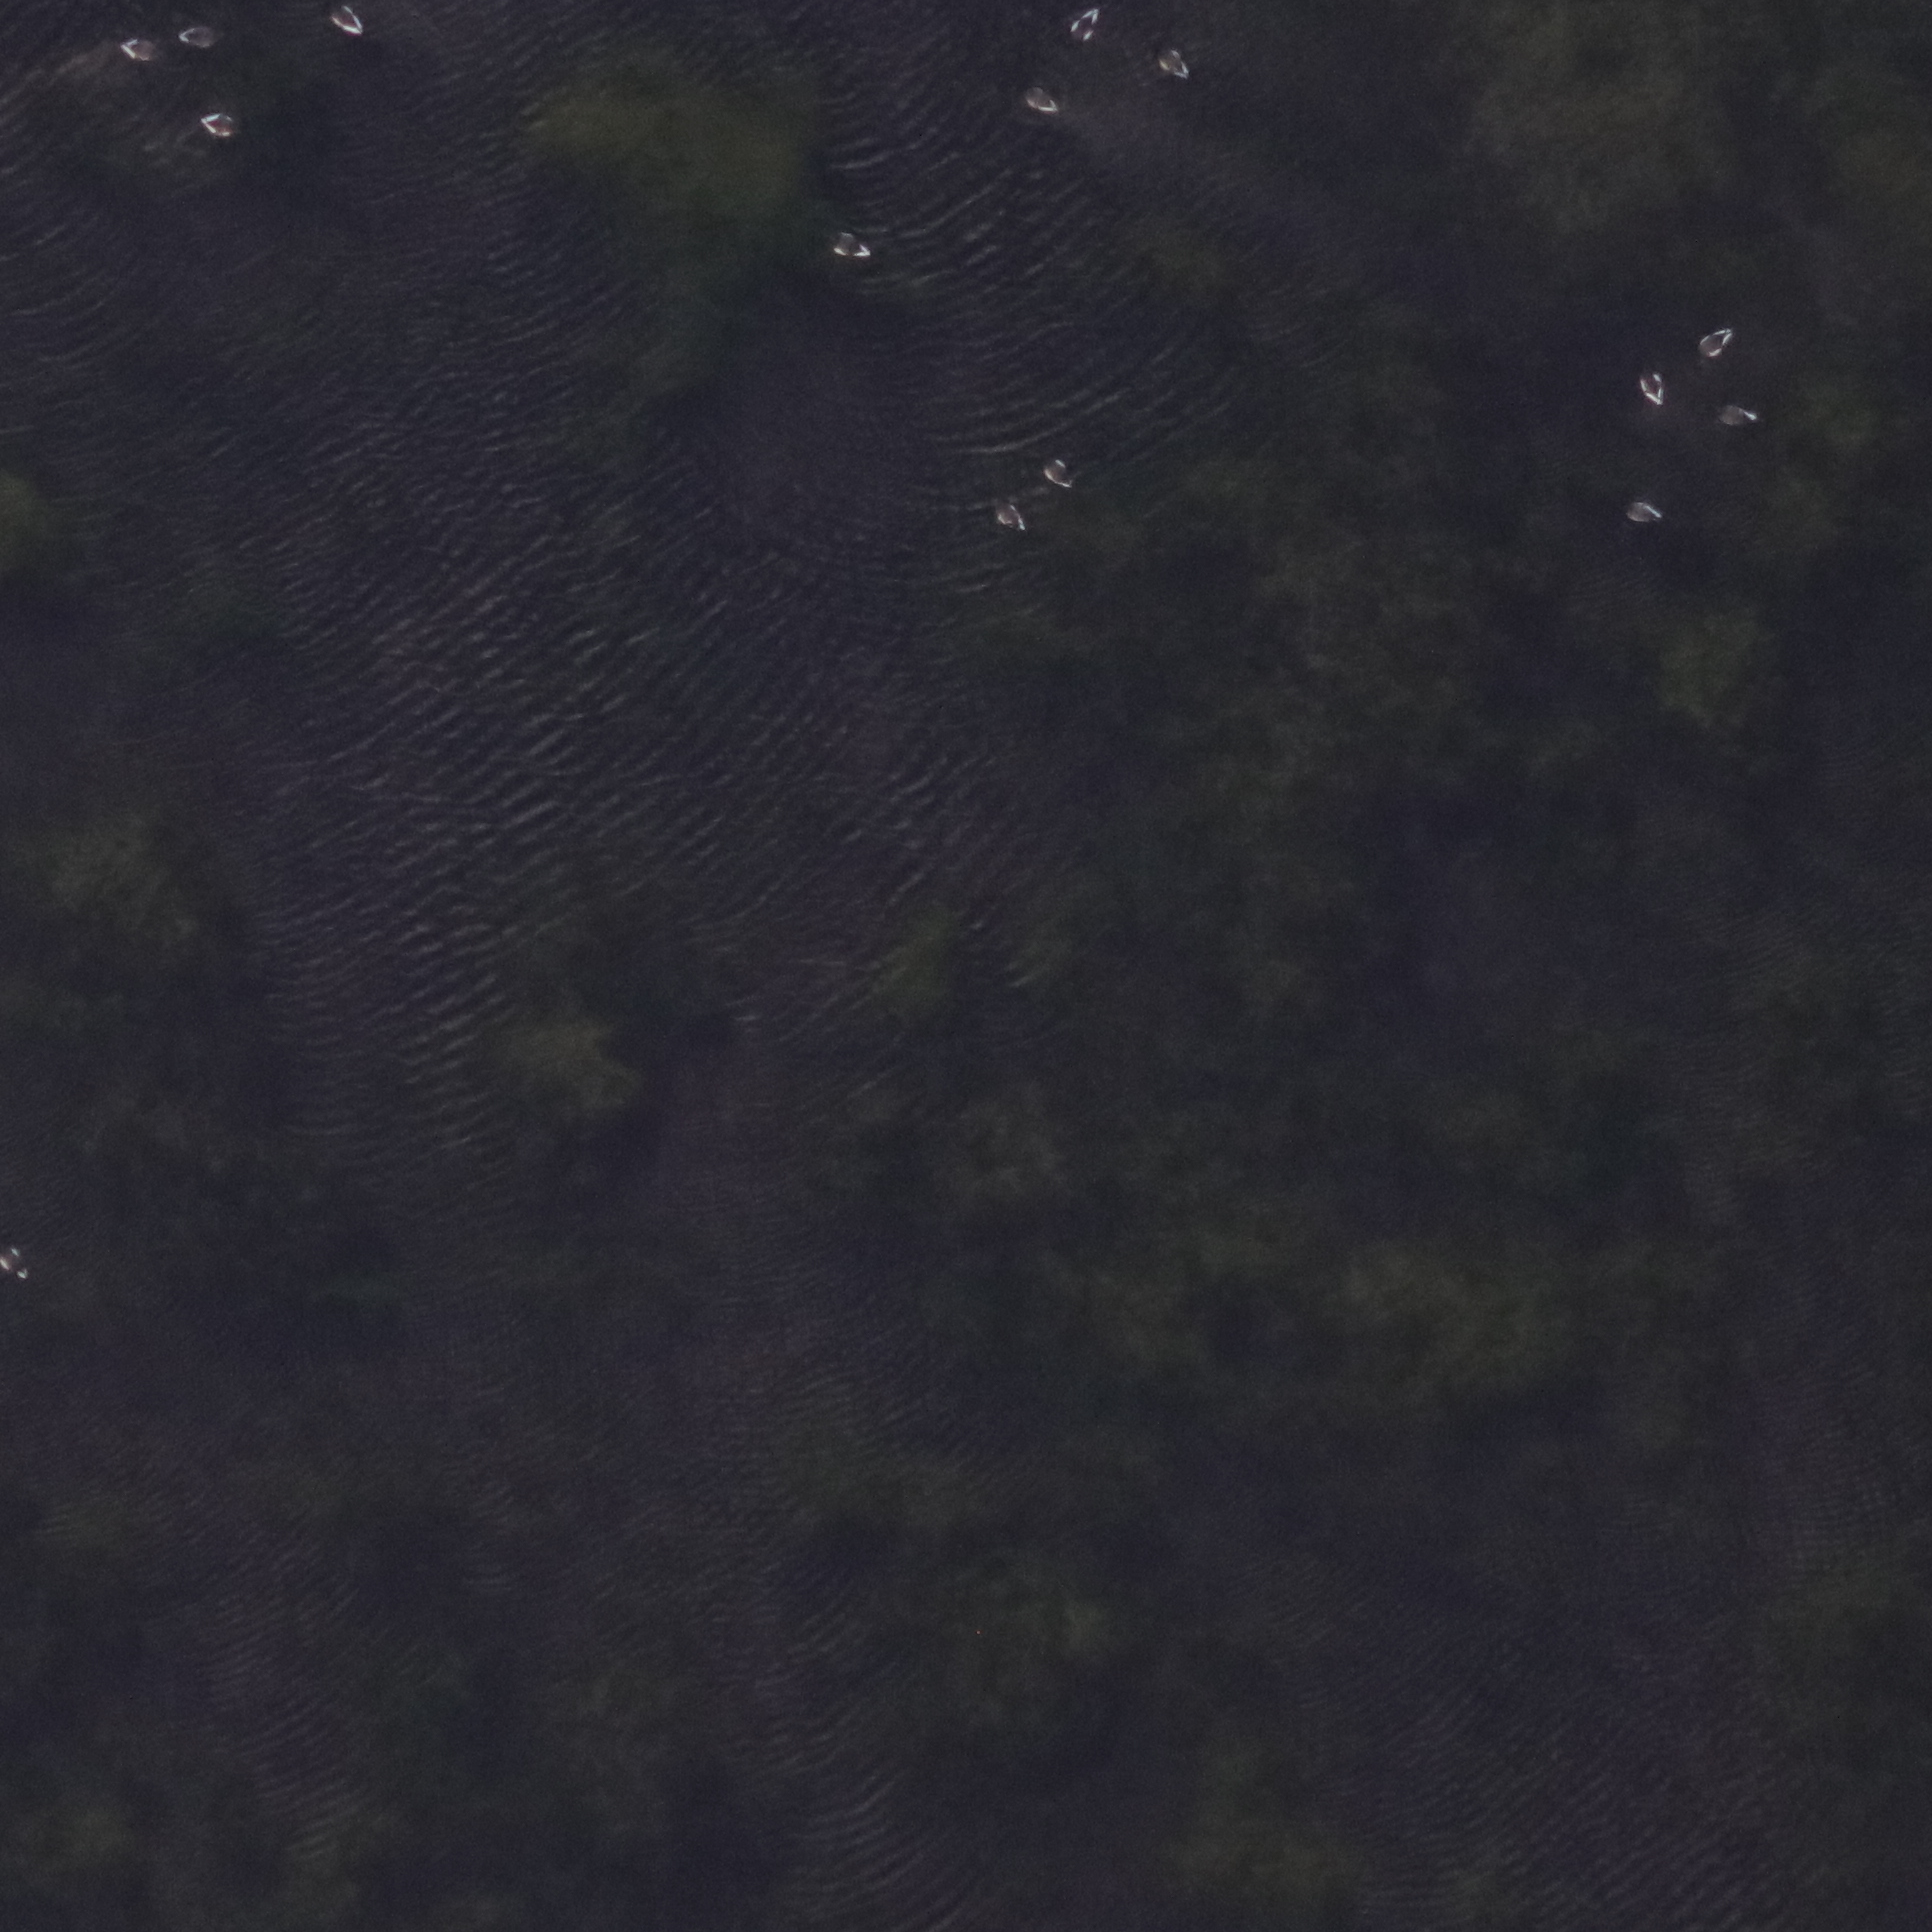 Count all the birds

15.